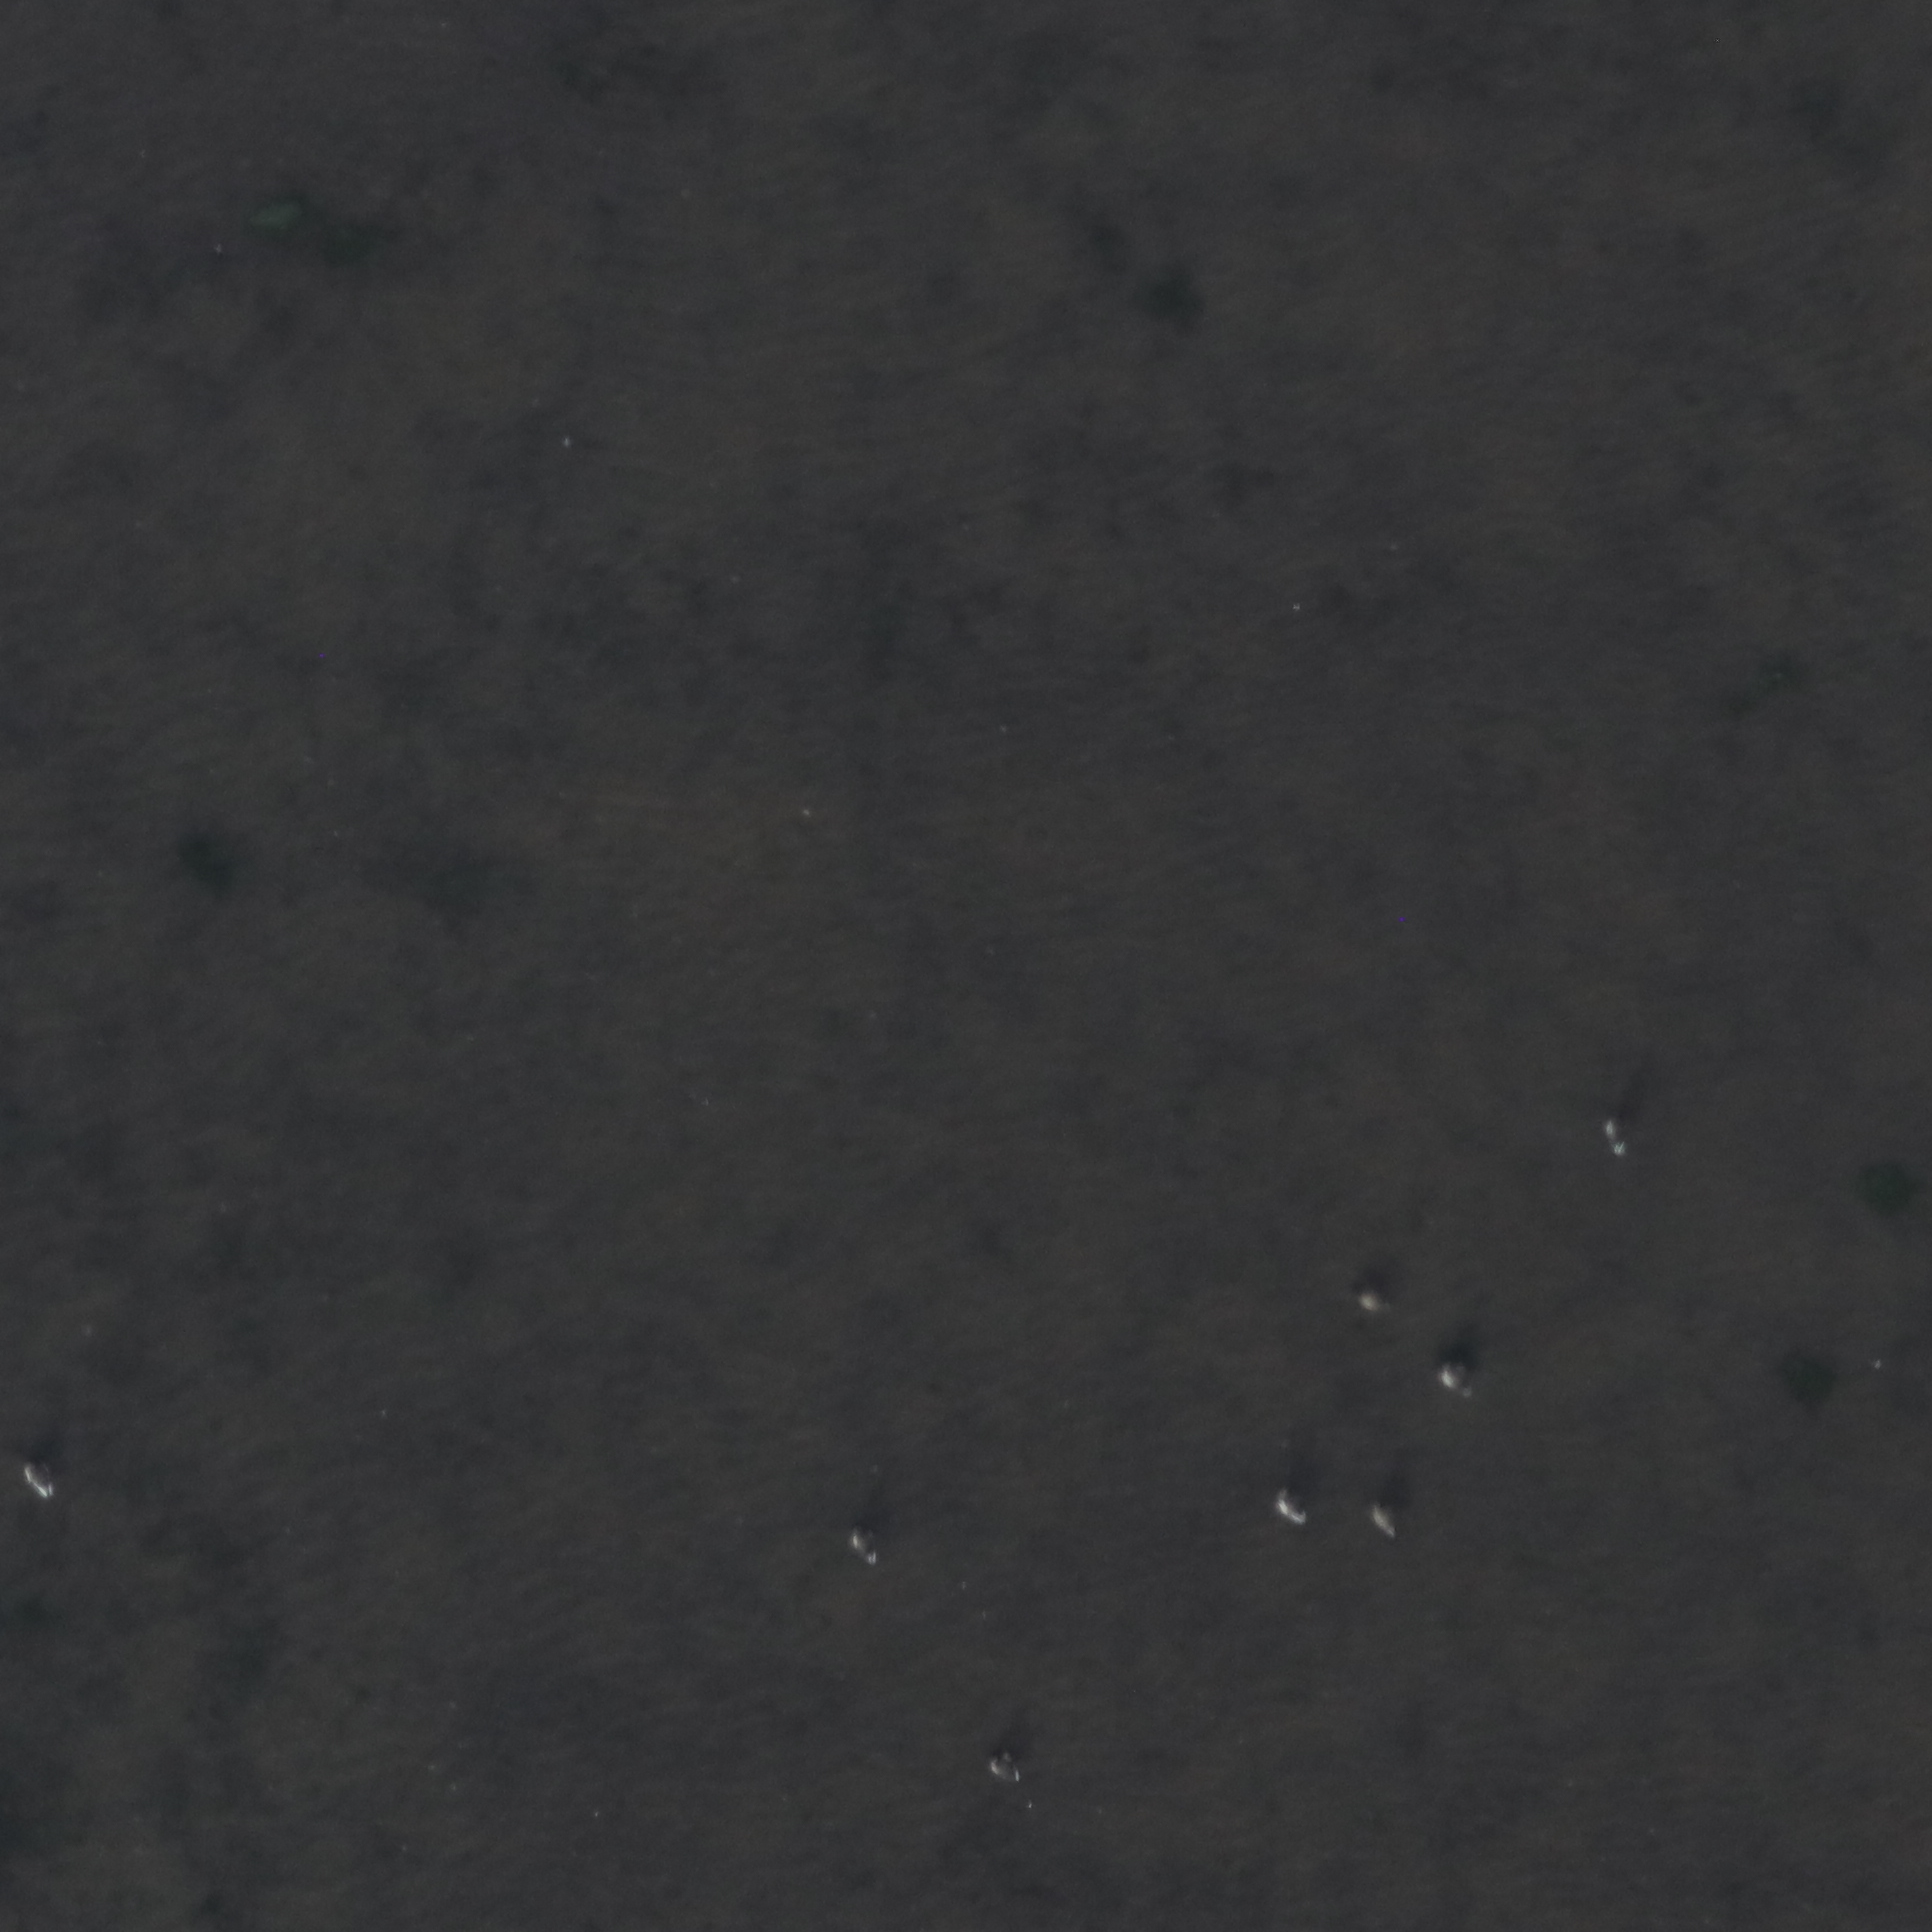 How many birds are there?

8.